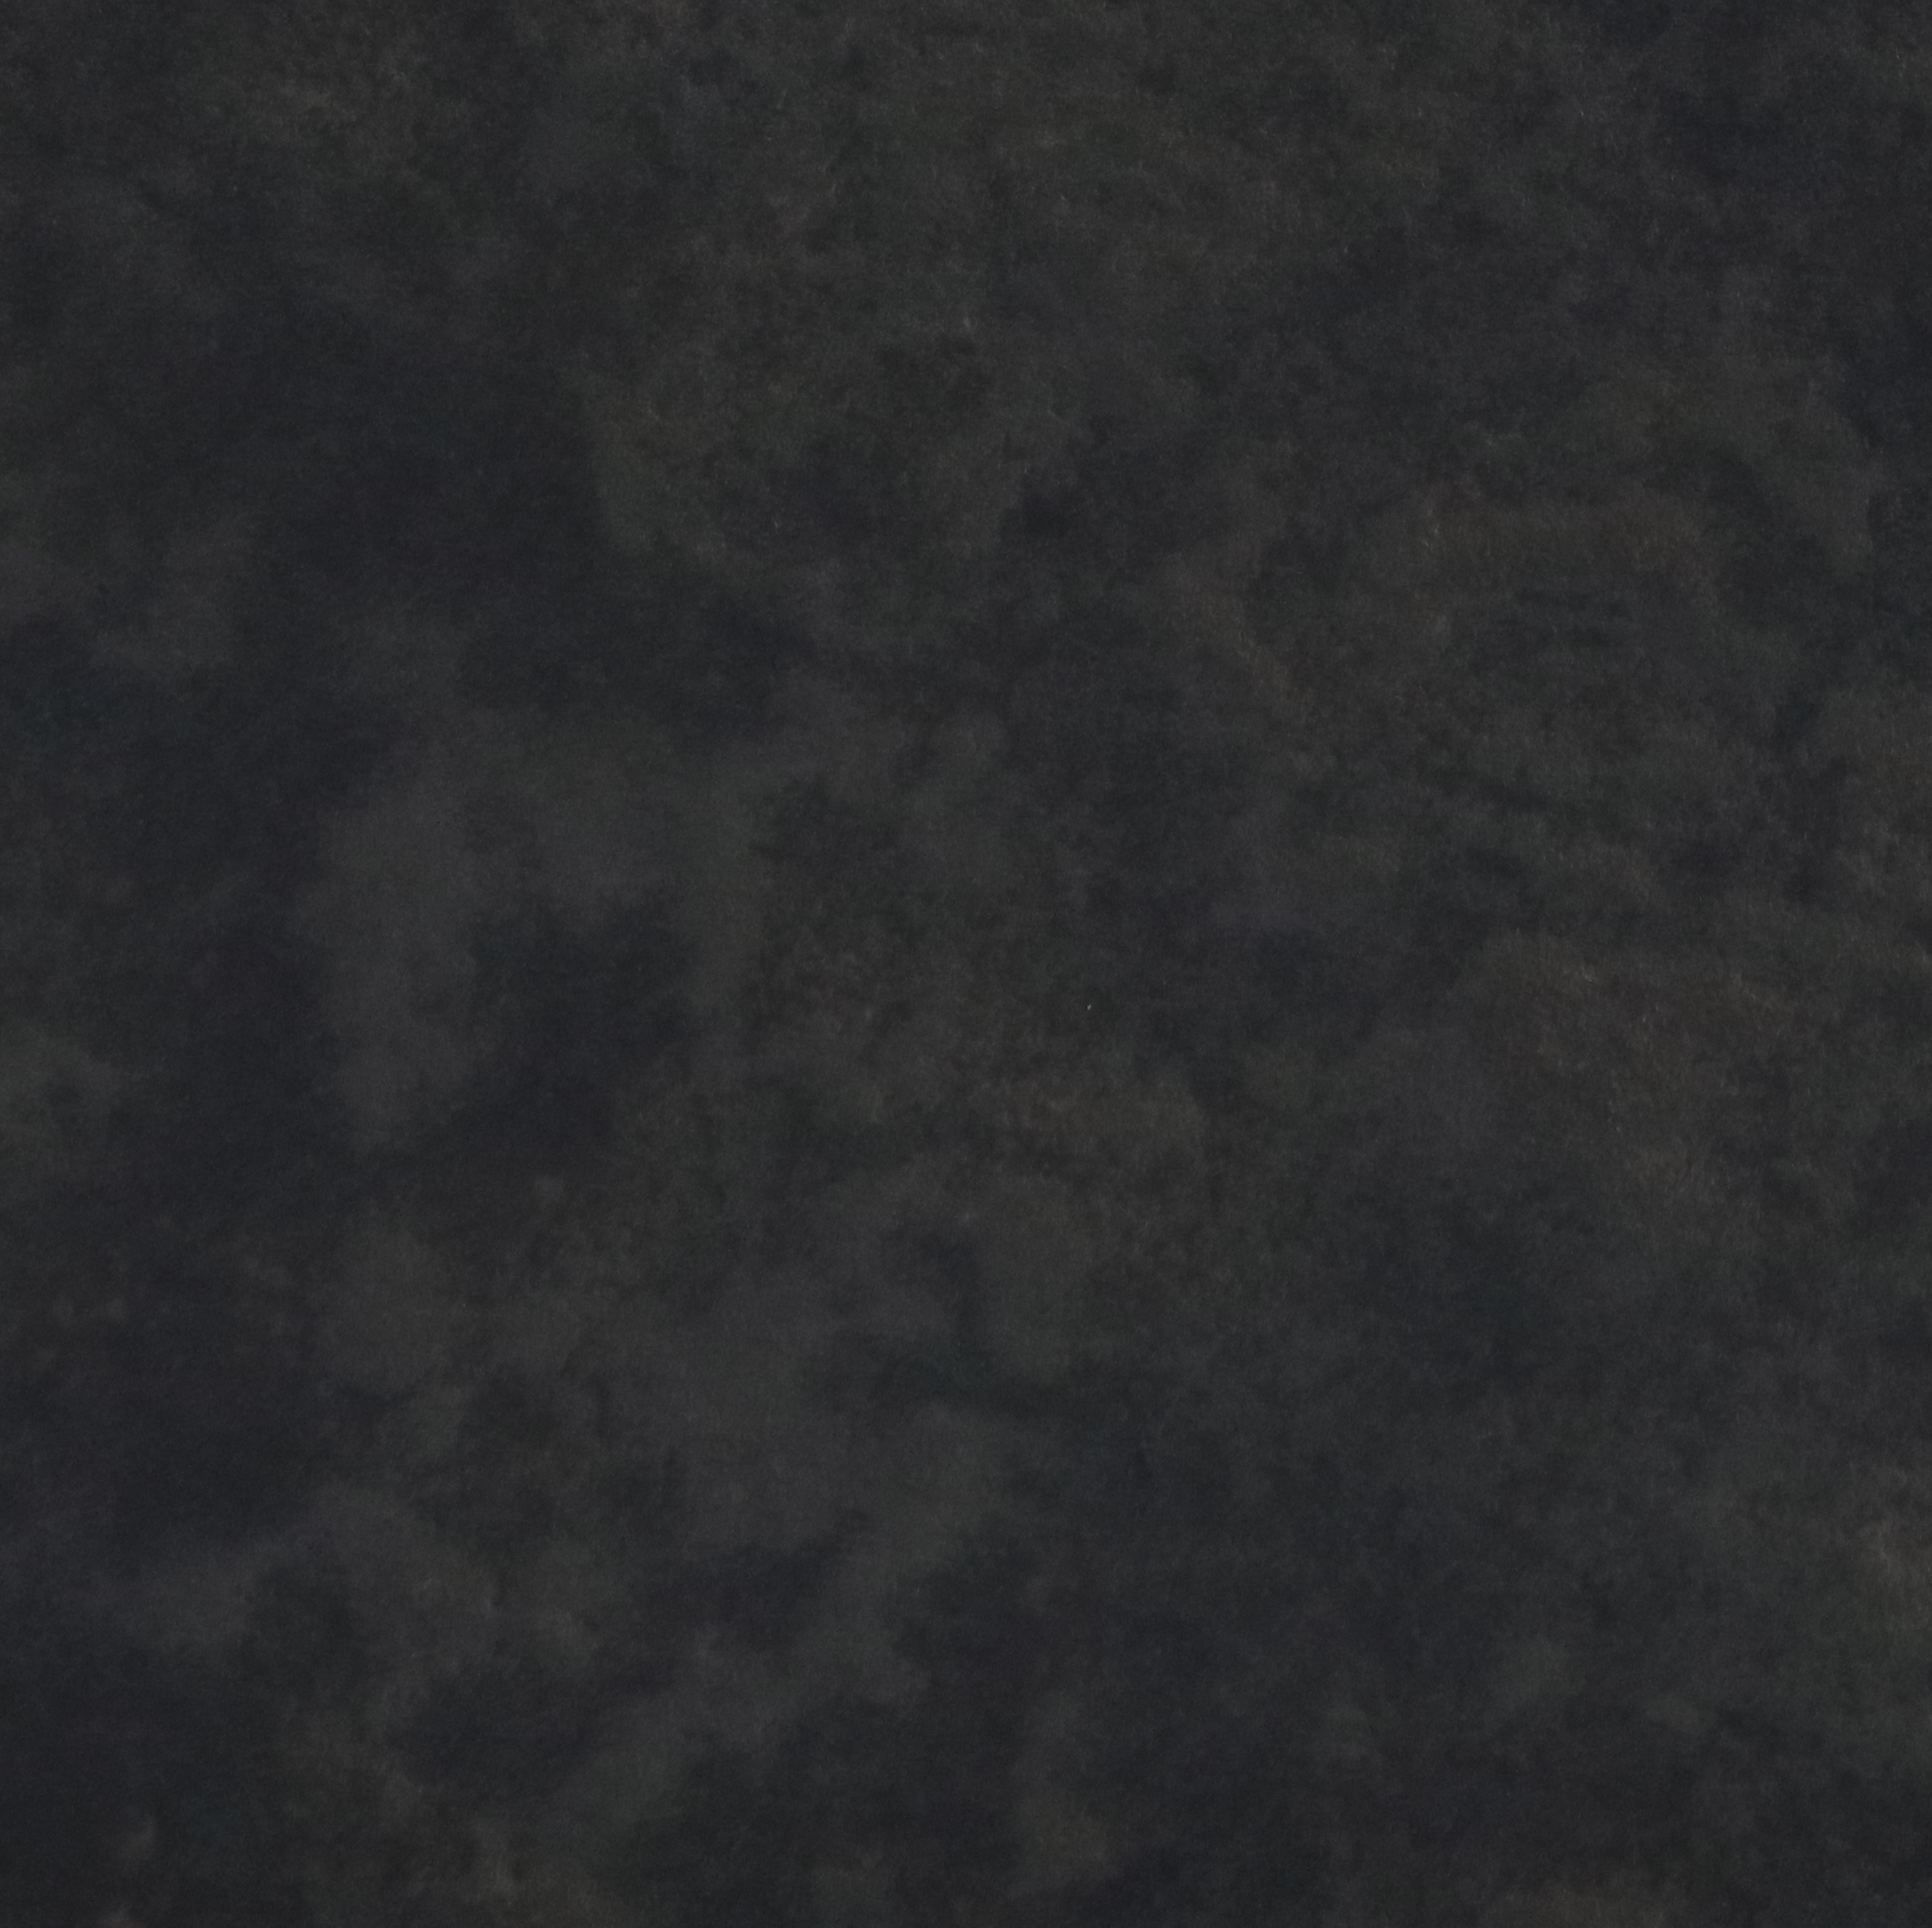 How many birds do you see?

0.